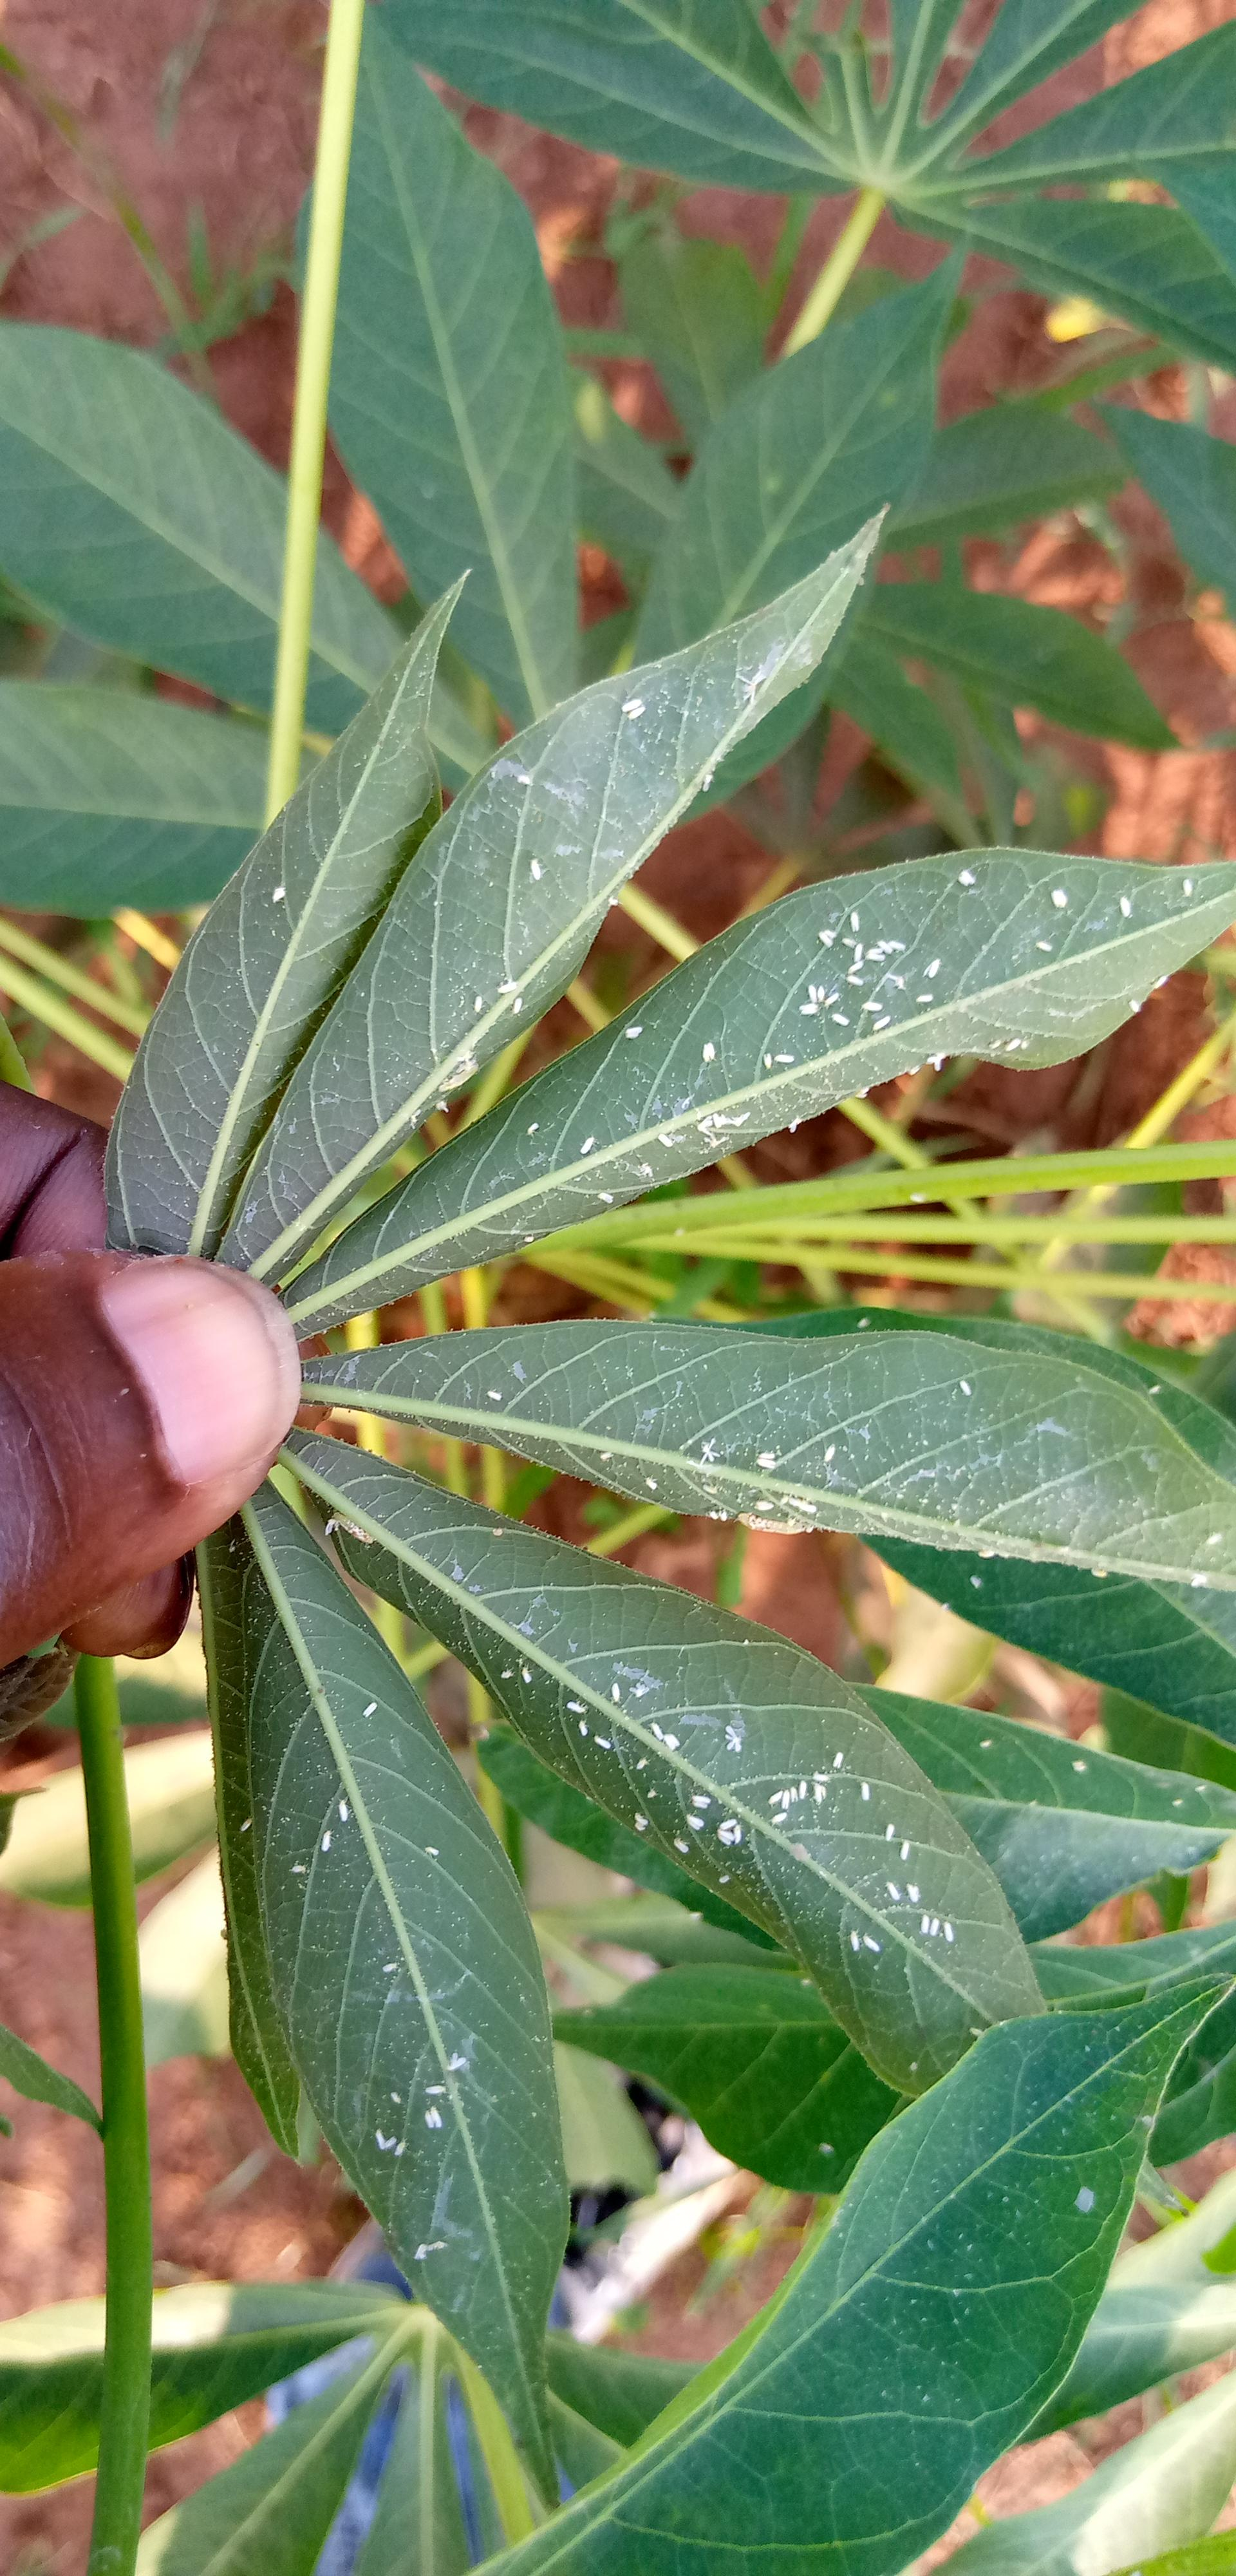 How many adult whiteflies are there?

135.